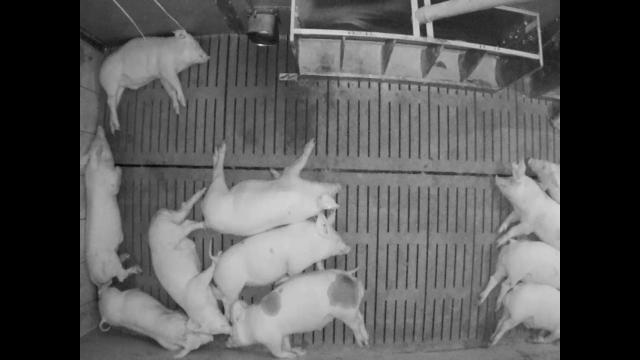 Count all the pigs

11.